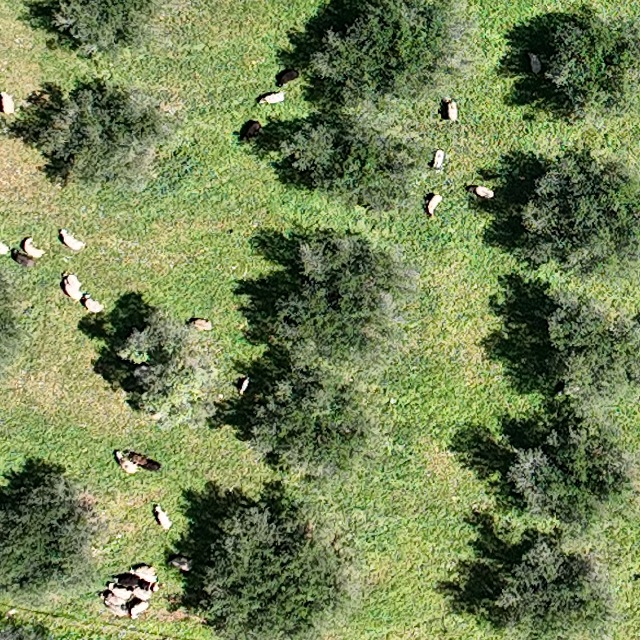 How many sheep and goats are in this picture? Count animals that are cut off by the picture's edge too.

29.